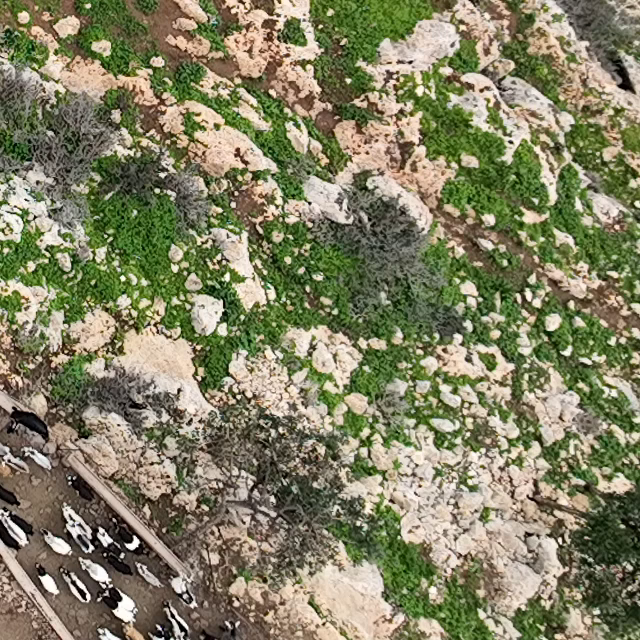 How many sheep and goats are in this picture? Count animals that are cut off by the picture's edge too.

28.